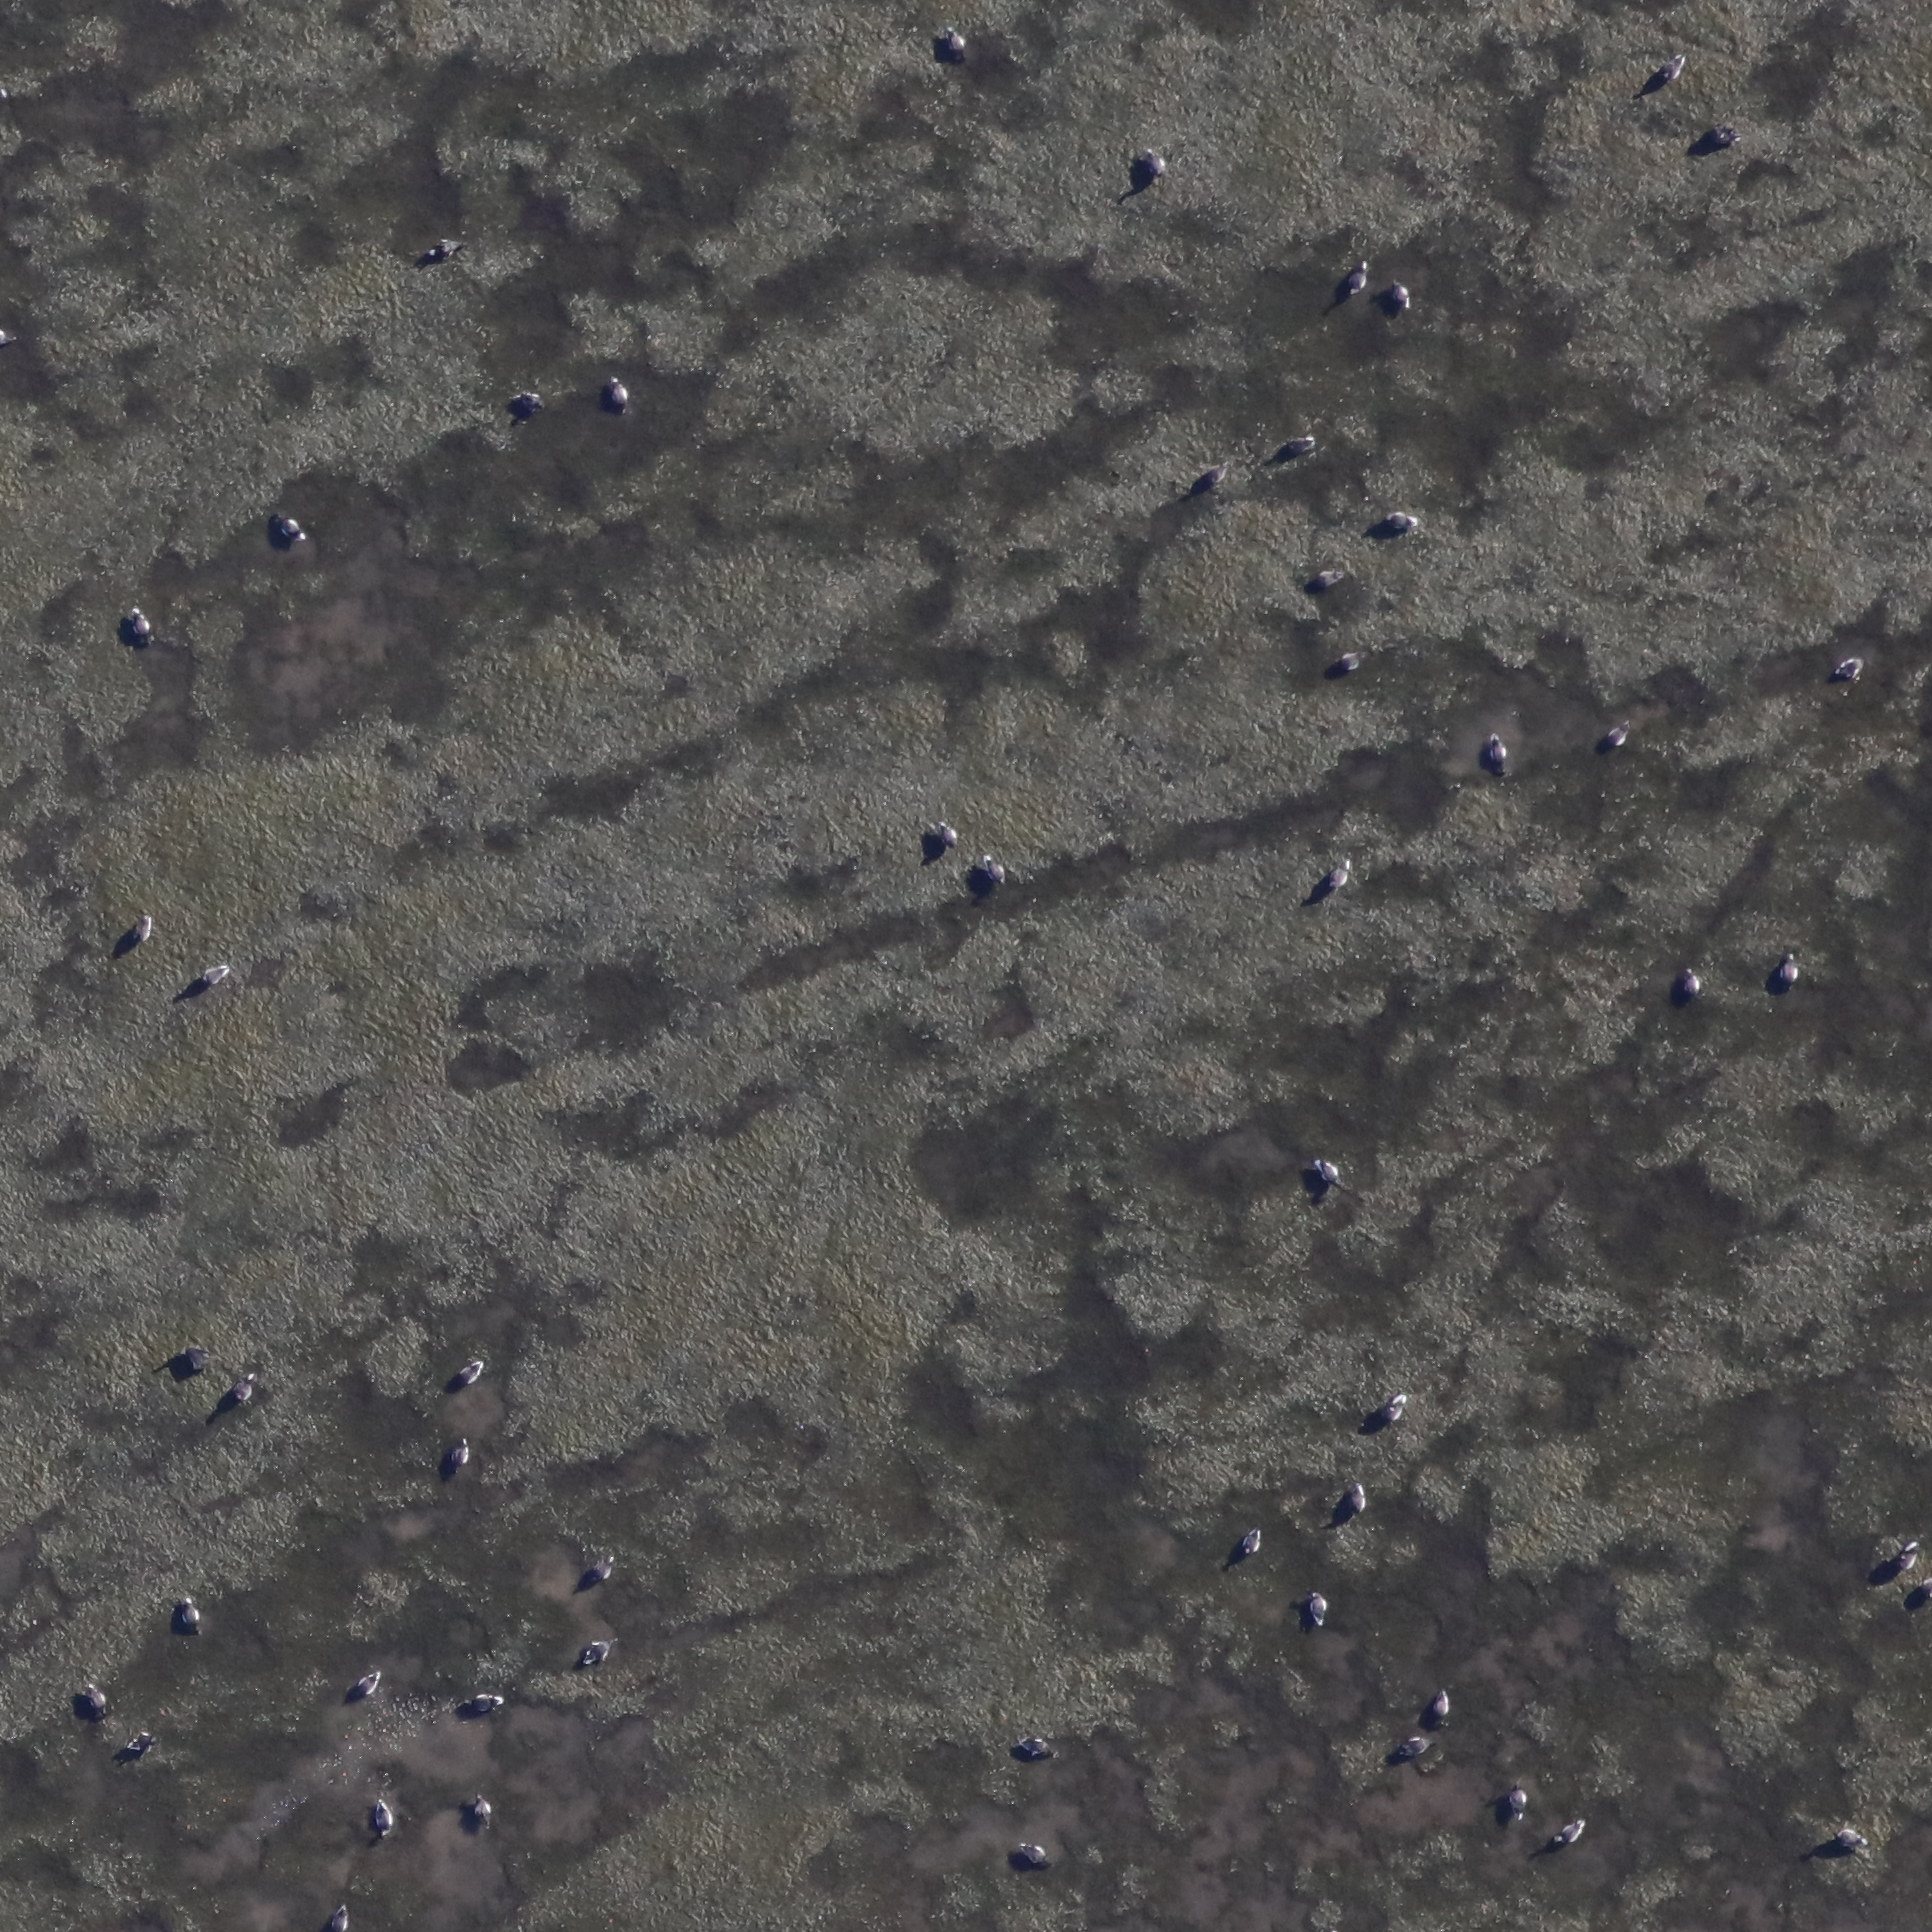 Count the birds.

53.